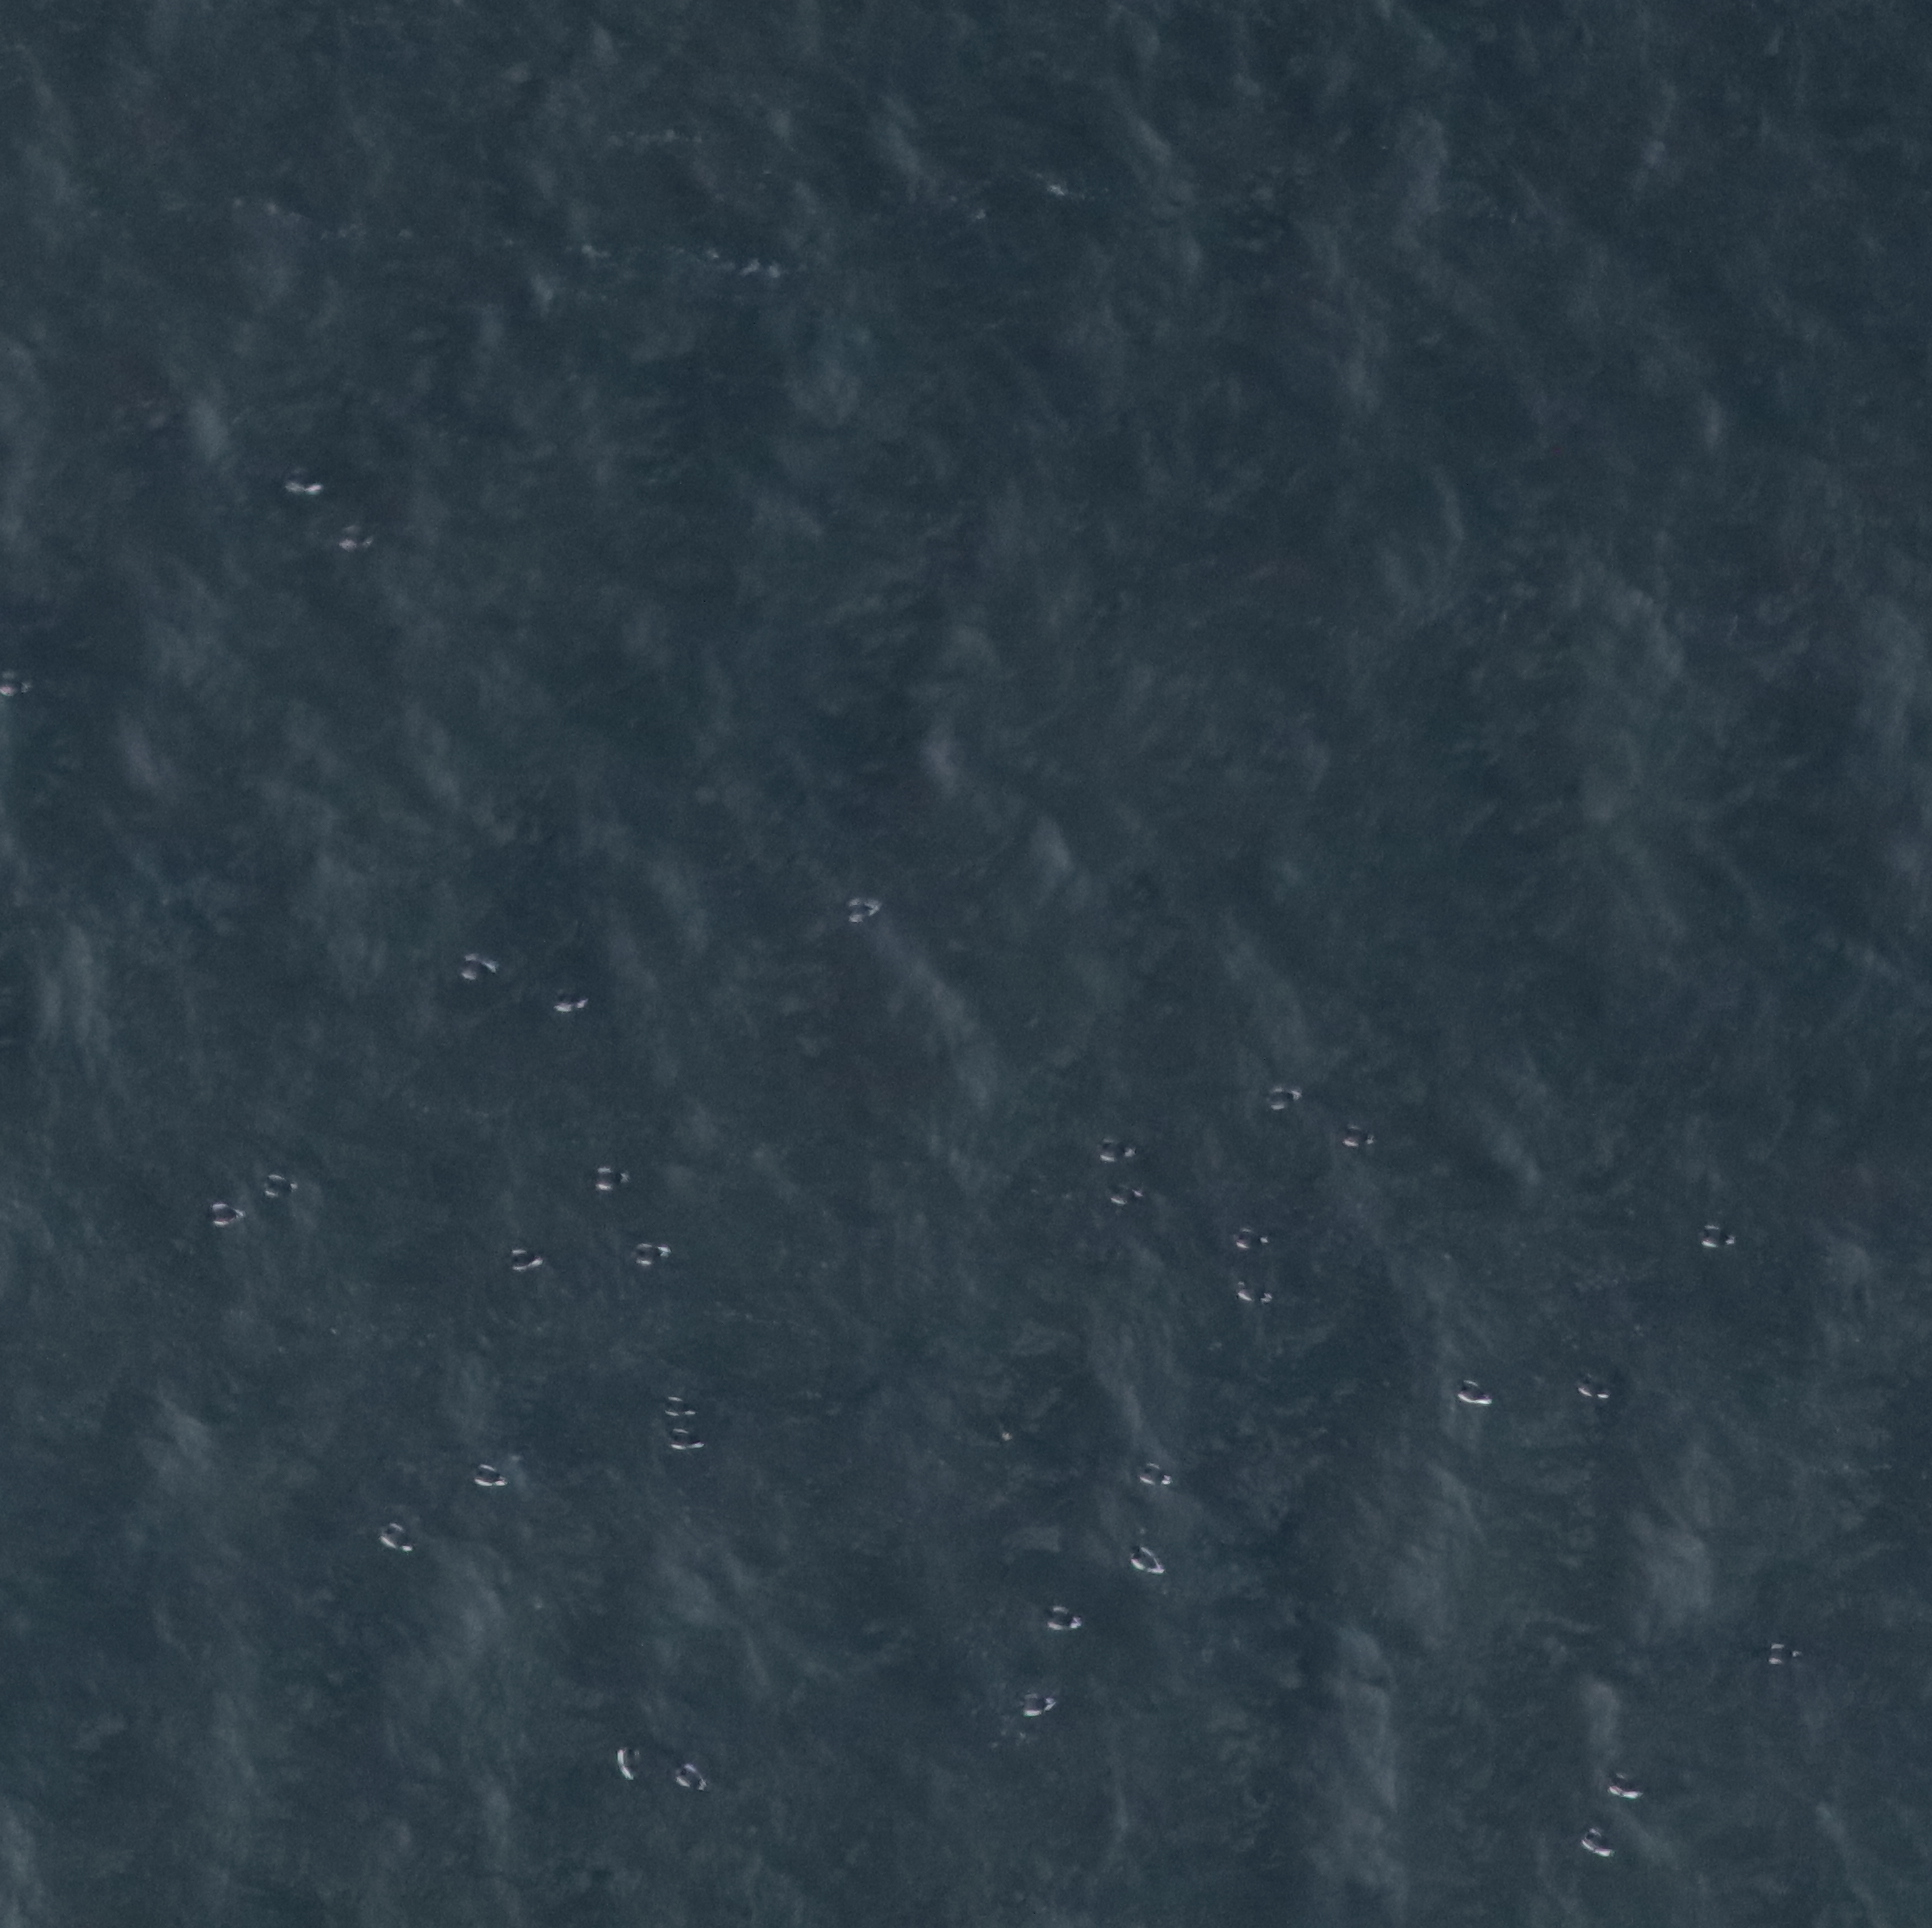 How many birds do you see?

33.